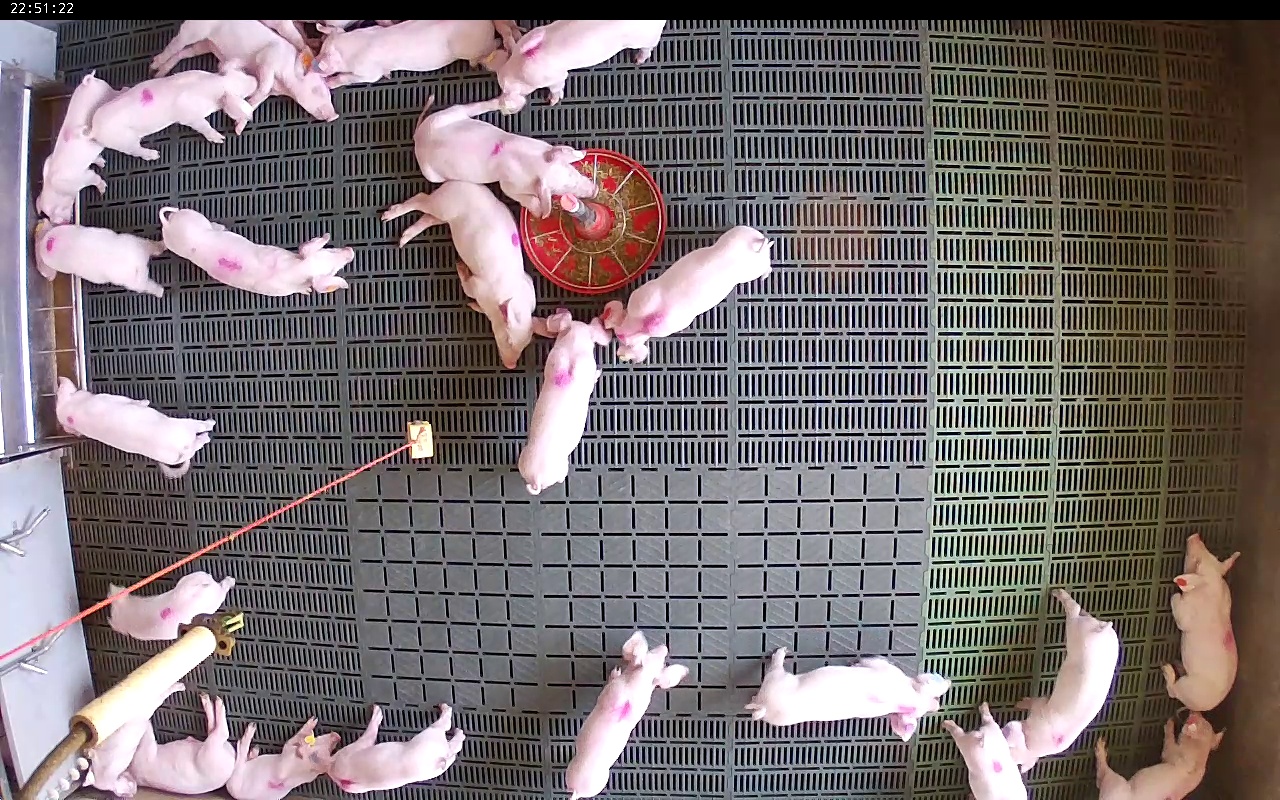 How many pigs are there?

23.